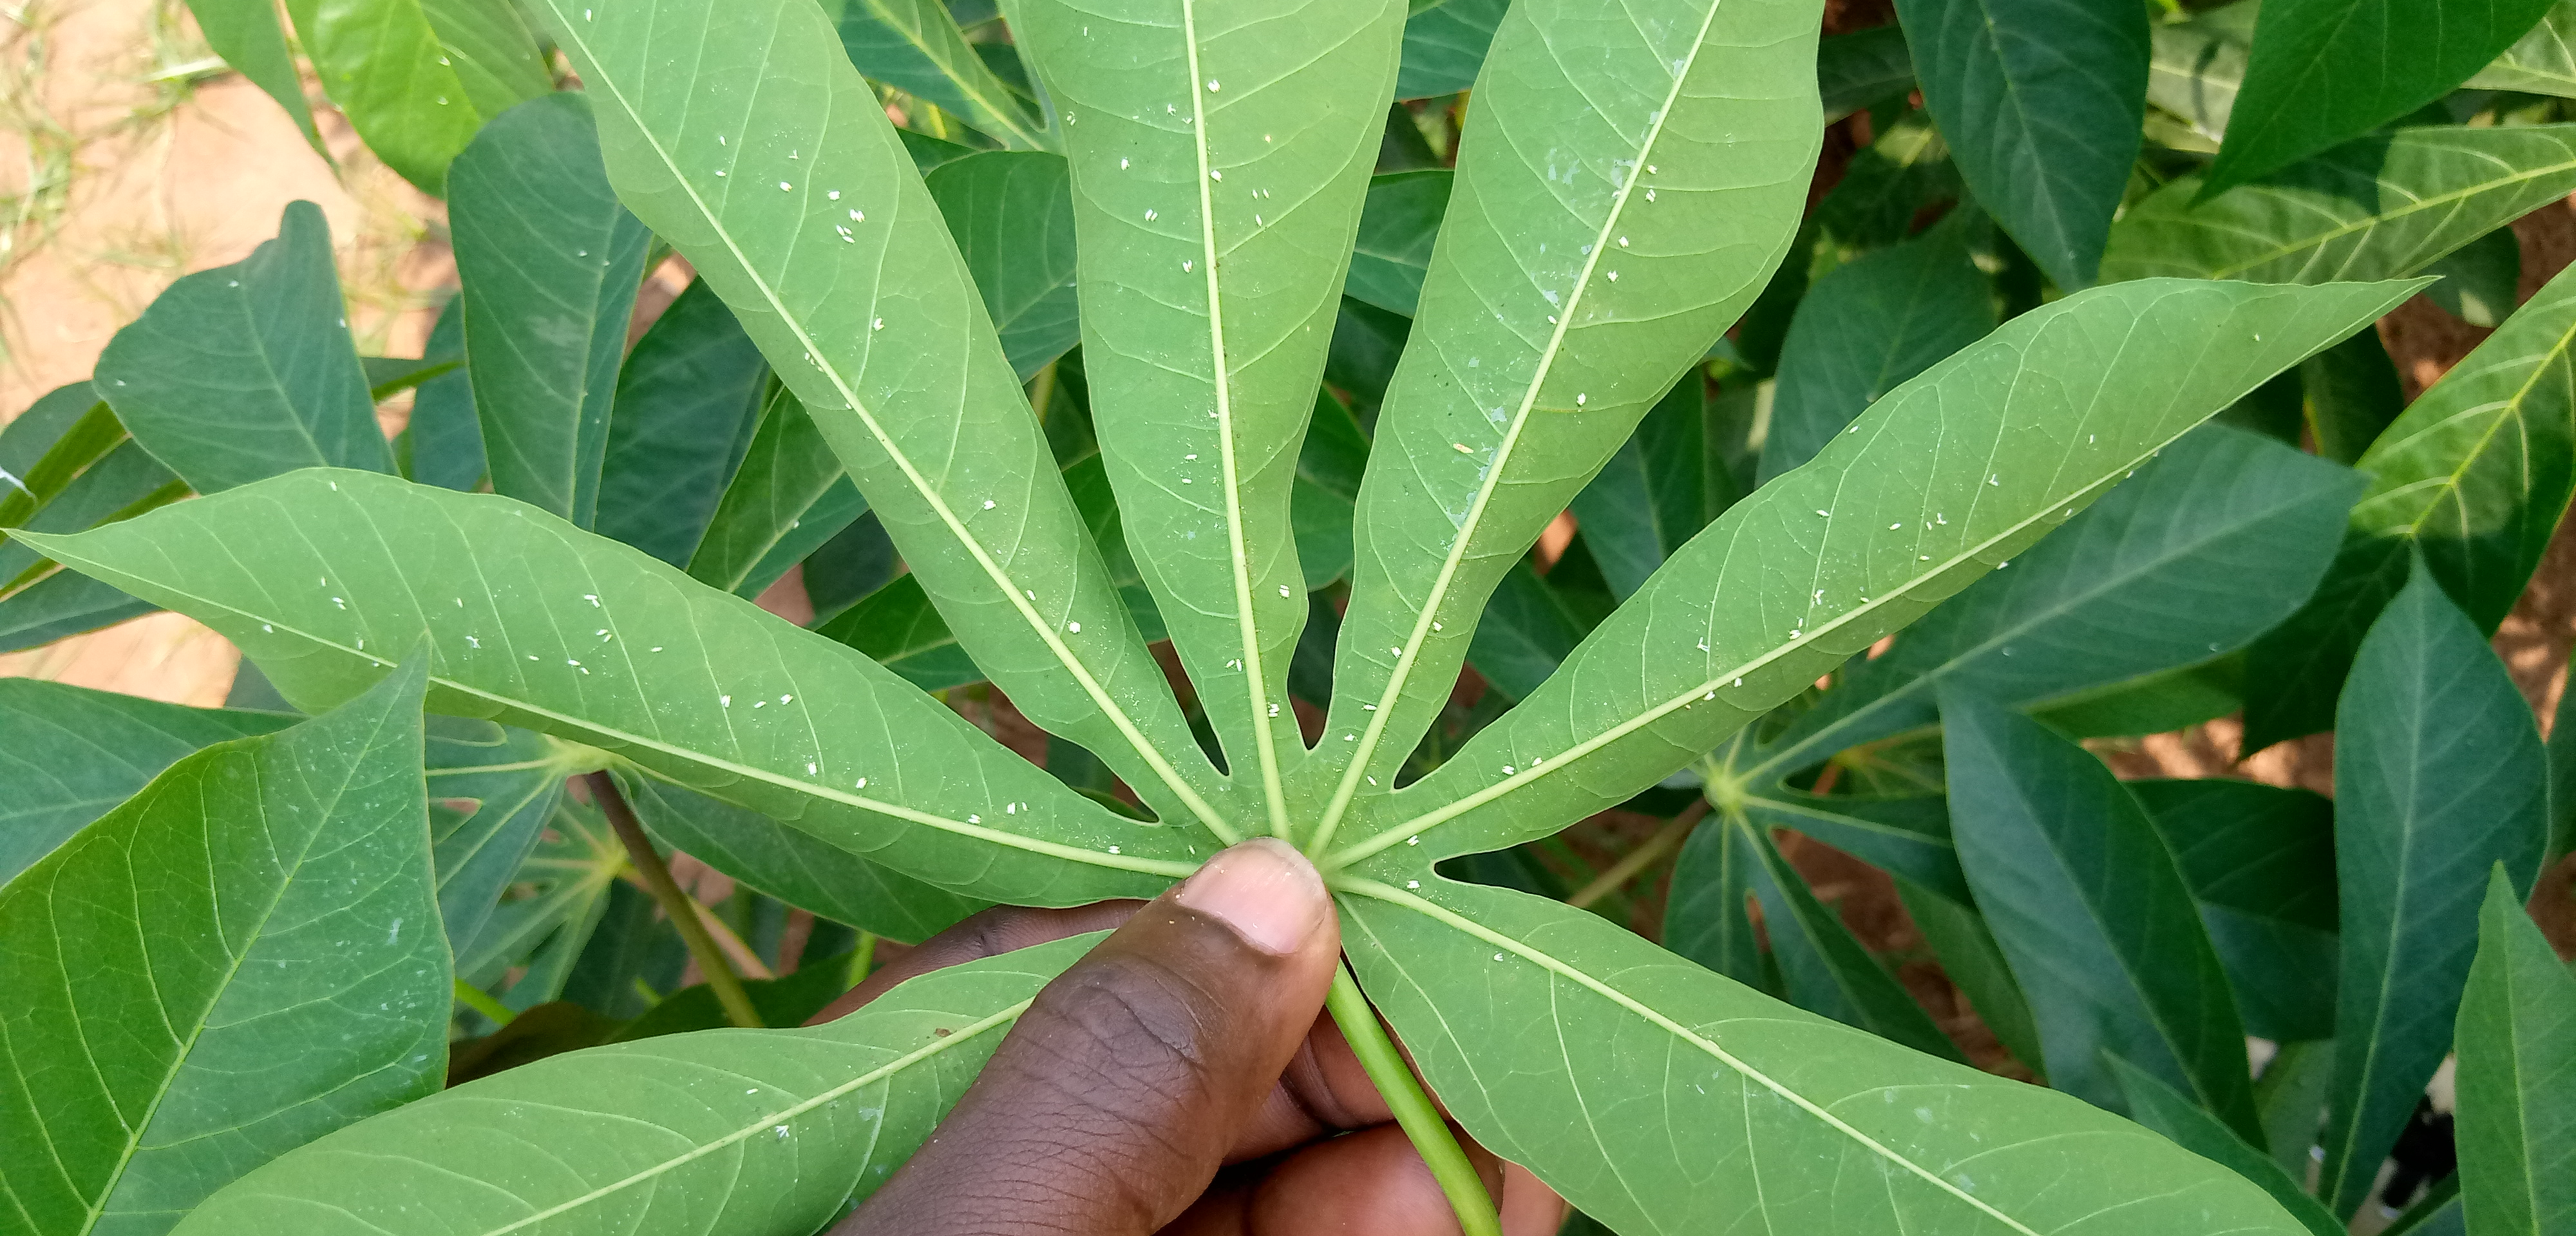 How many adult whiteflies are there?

112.